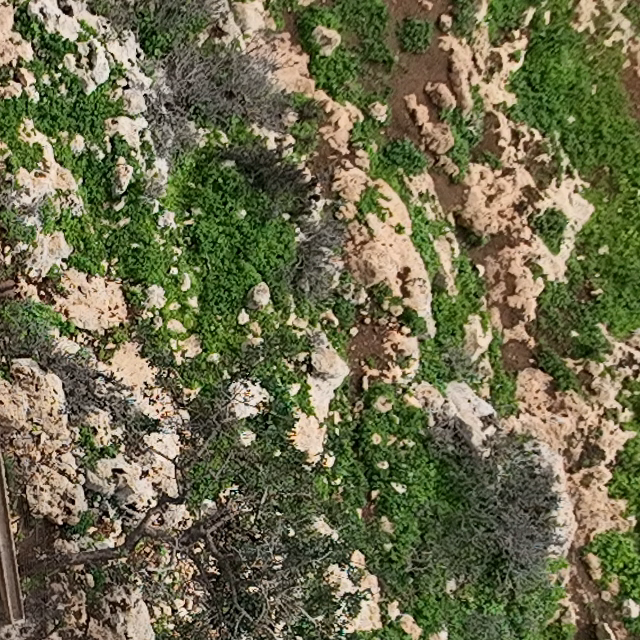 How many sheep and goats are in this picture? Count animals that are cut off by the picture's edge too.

0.